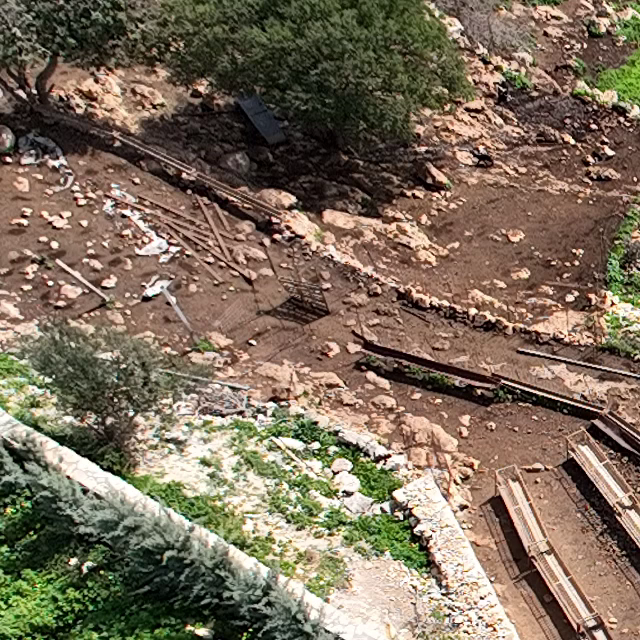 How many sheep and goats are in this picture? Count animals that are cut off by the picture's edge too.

0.